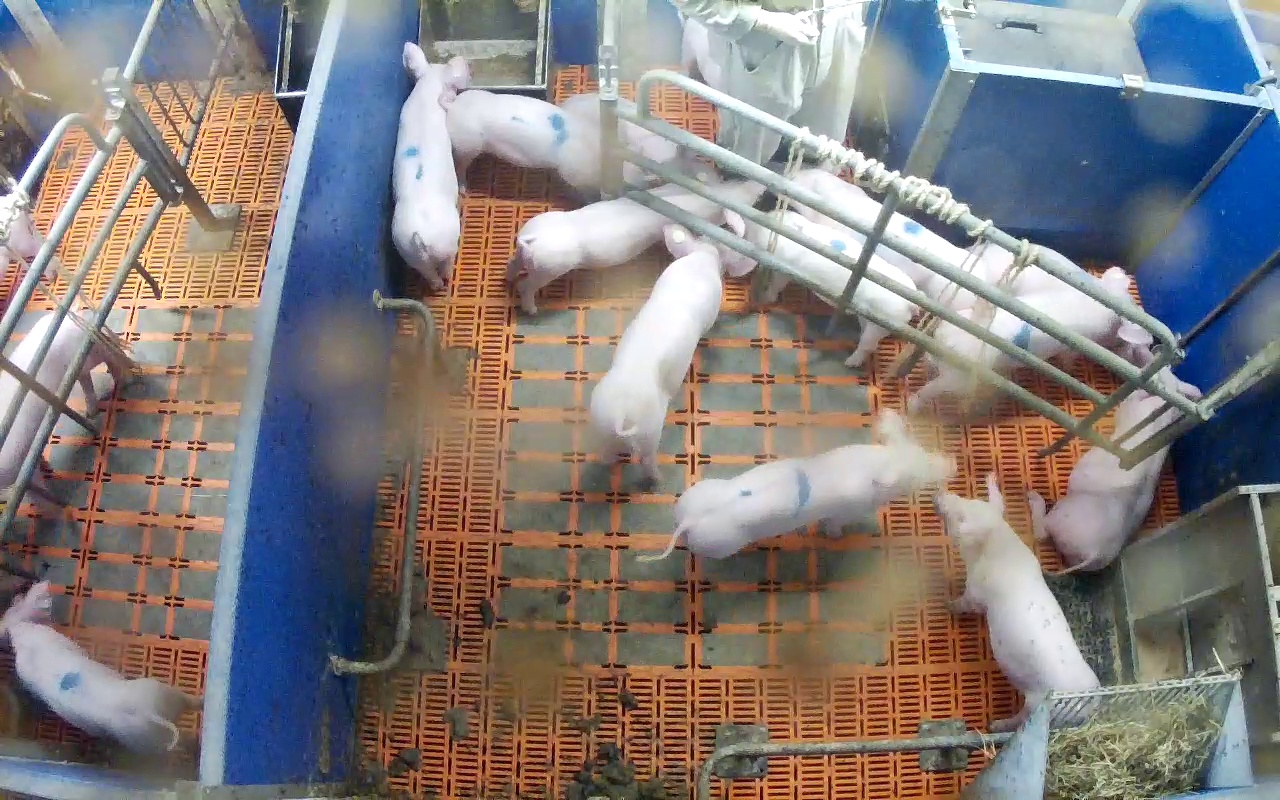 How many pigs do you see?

15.